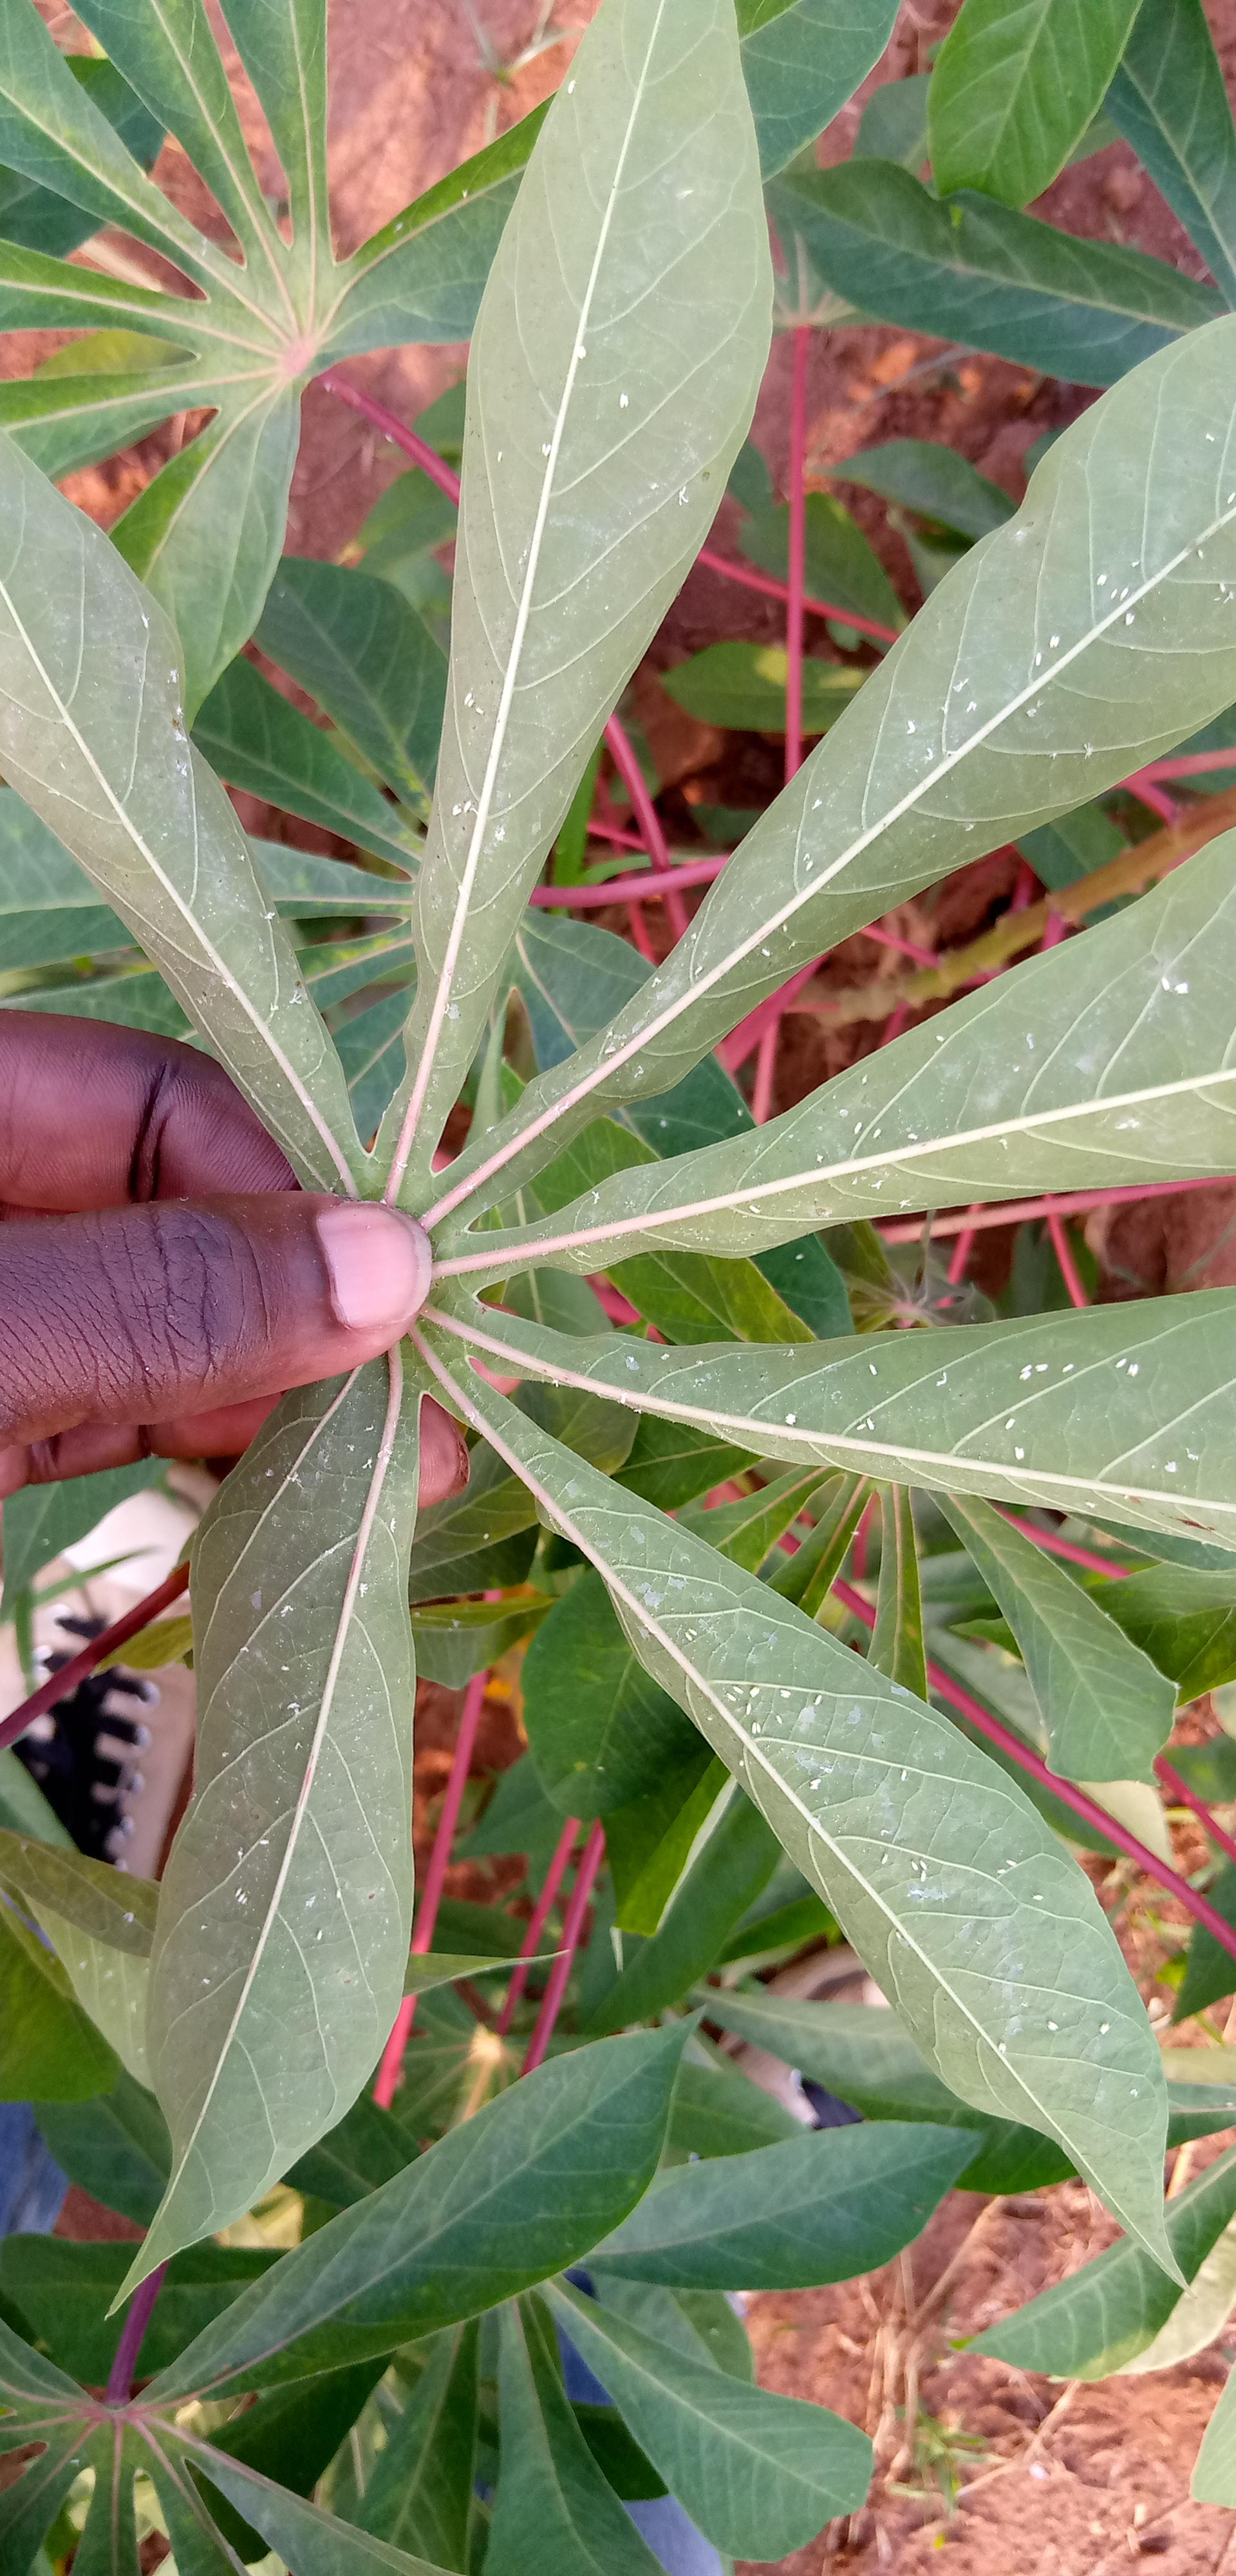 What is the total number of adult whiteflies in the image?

103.